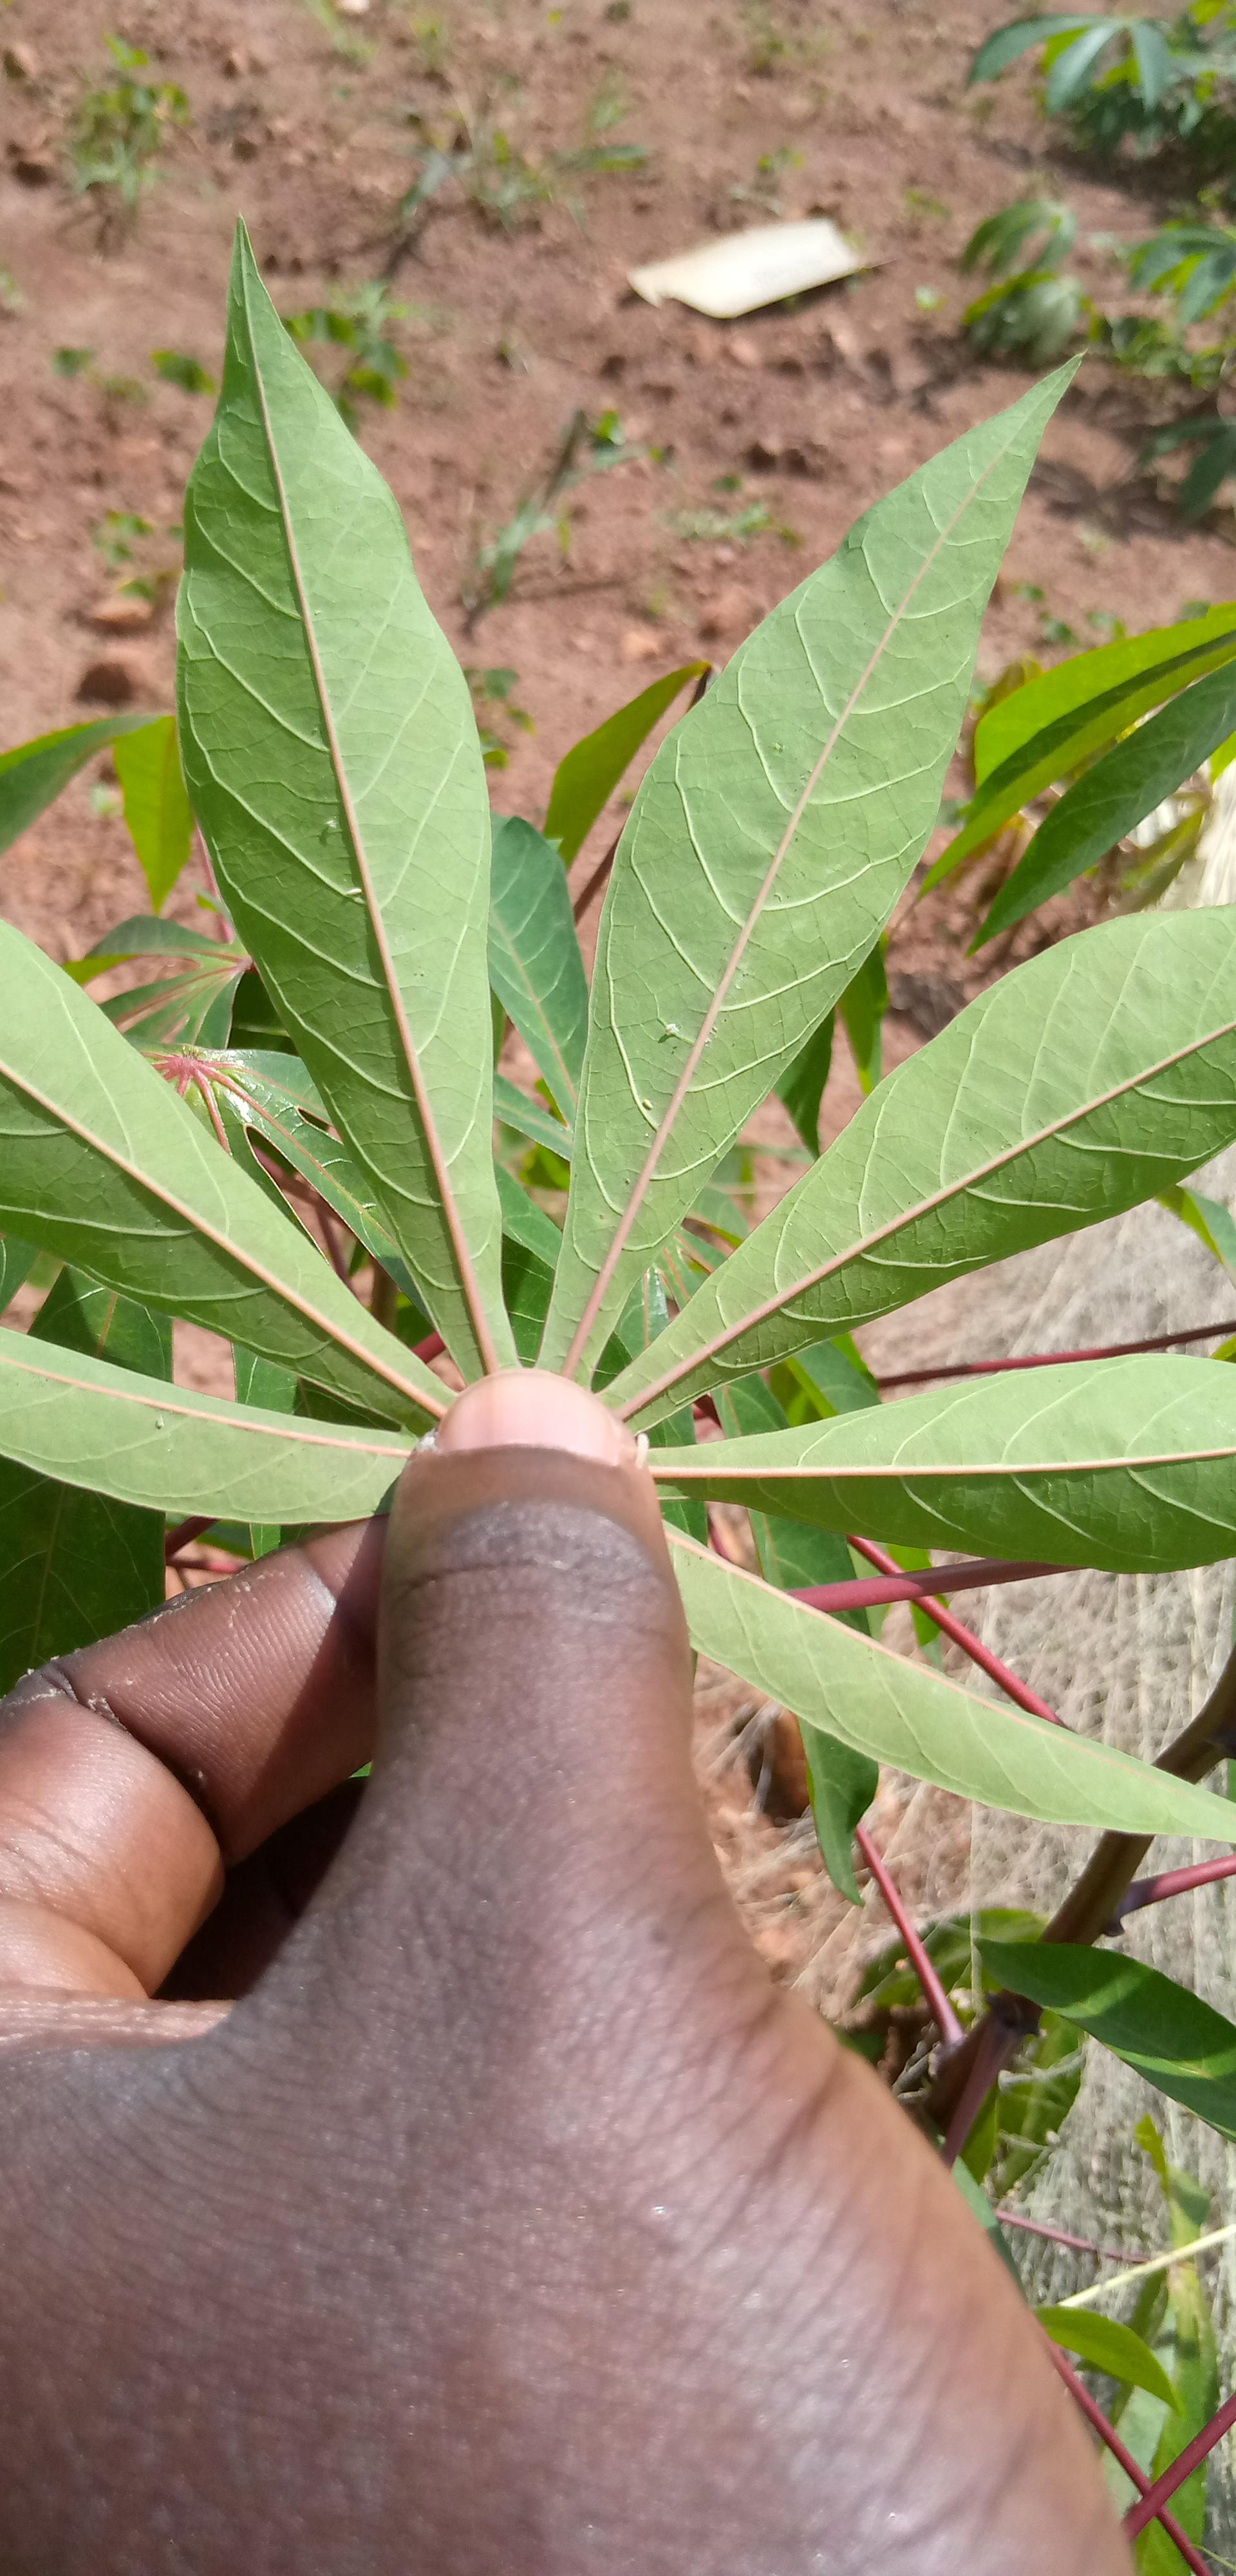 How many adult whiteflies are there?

5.